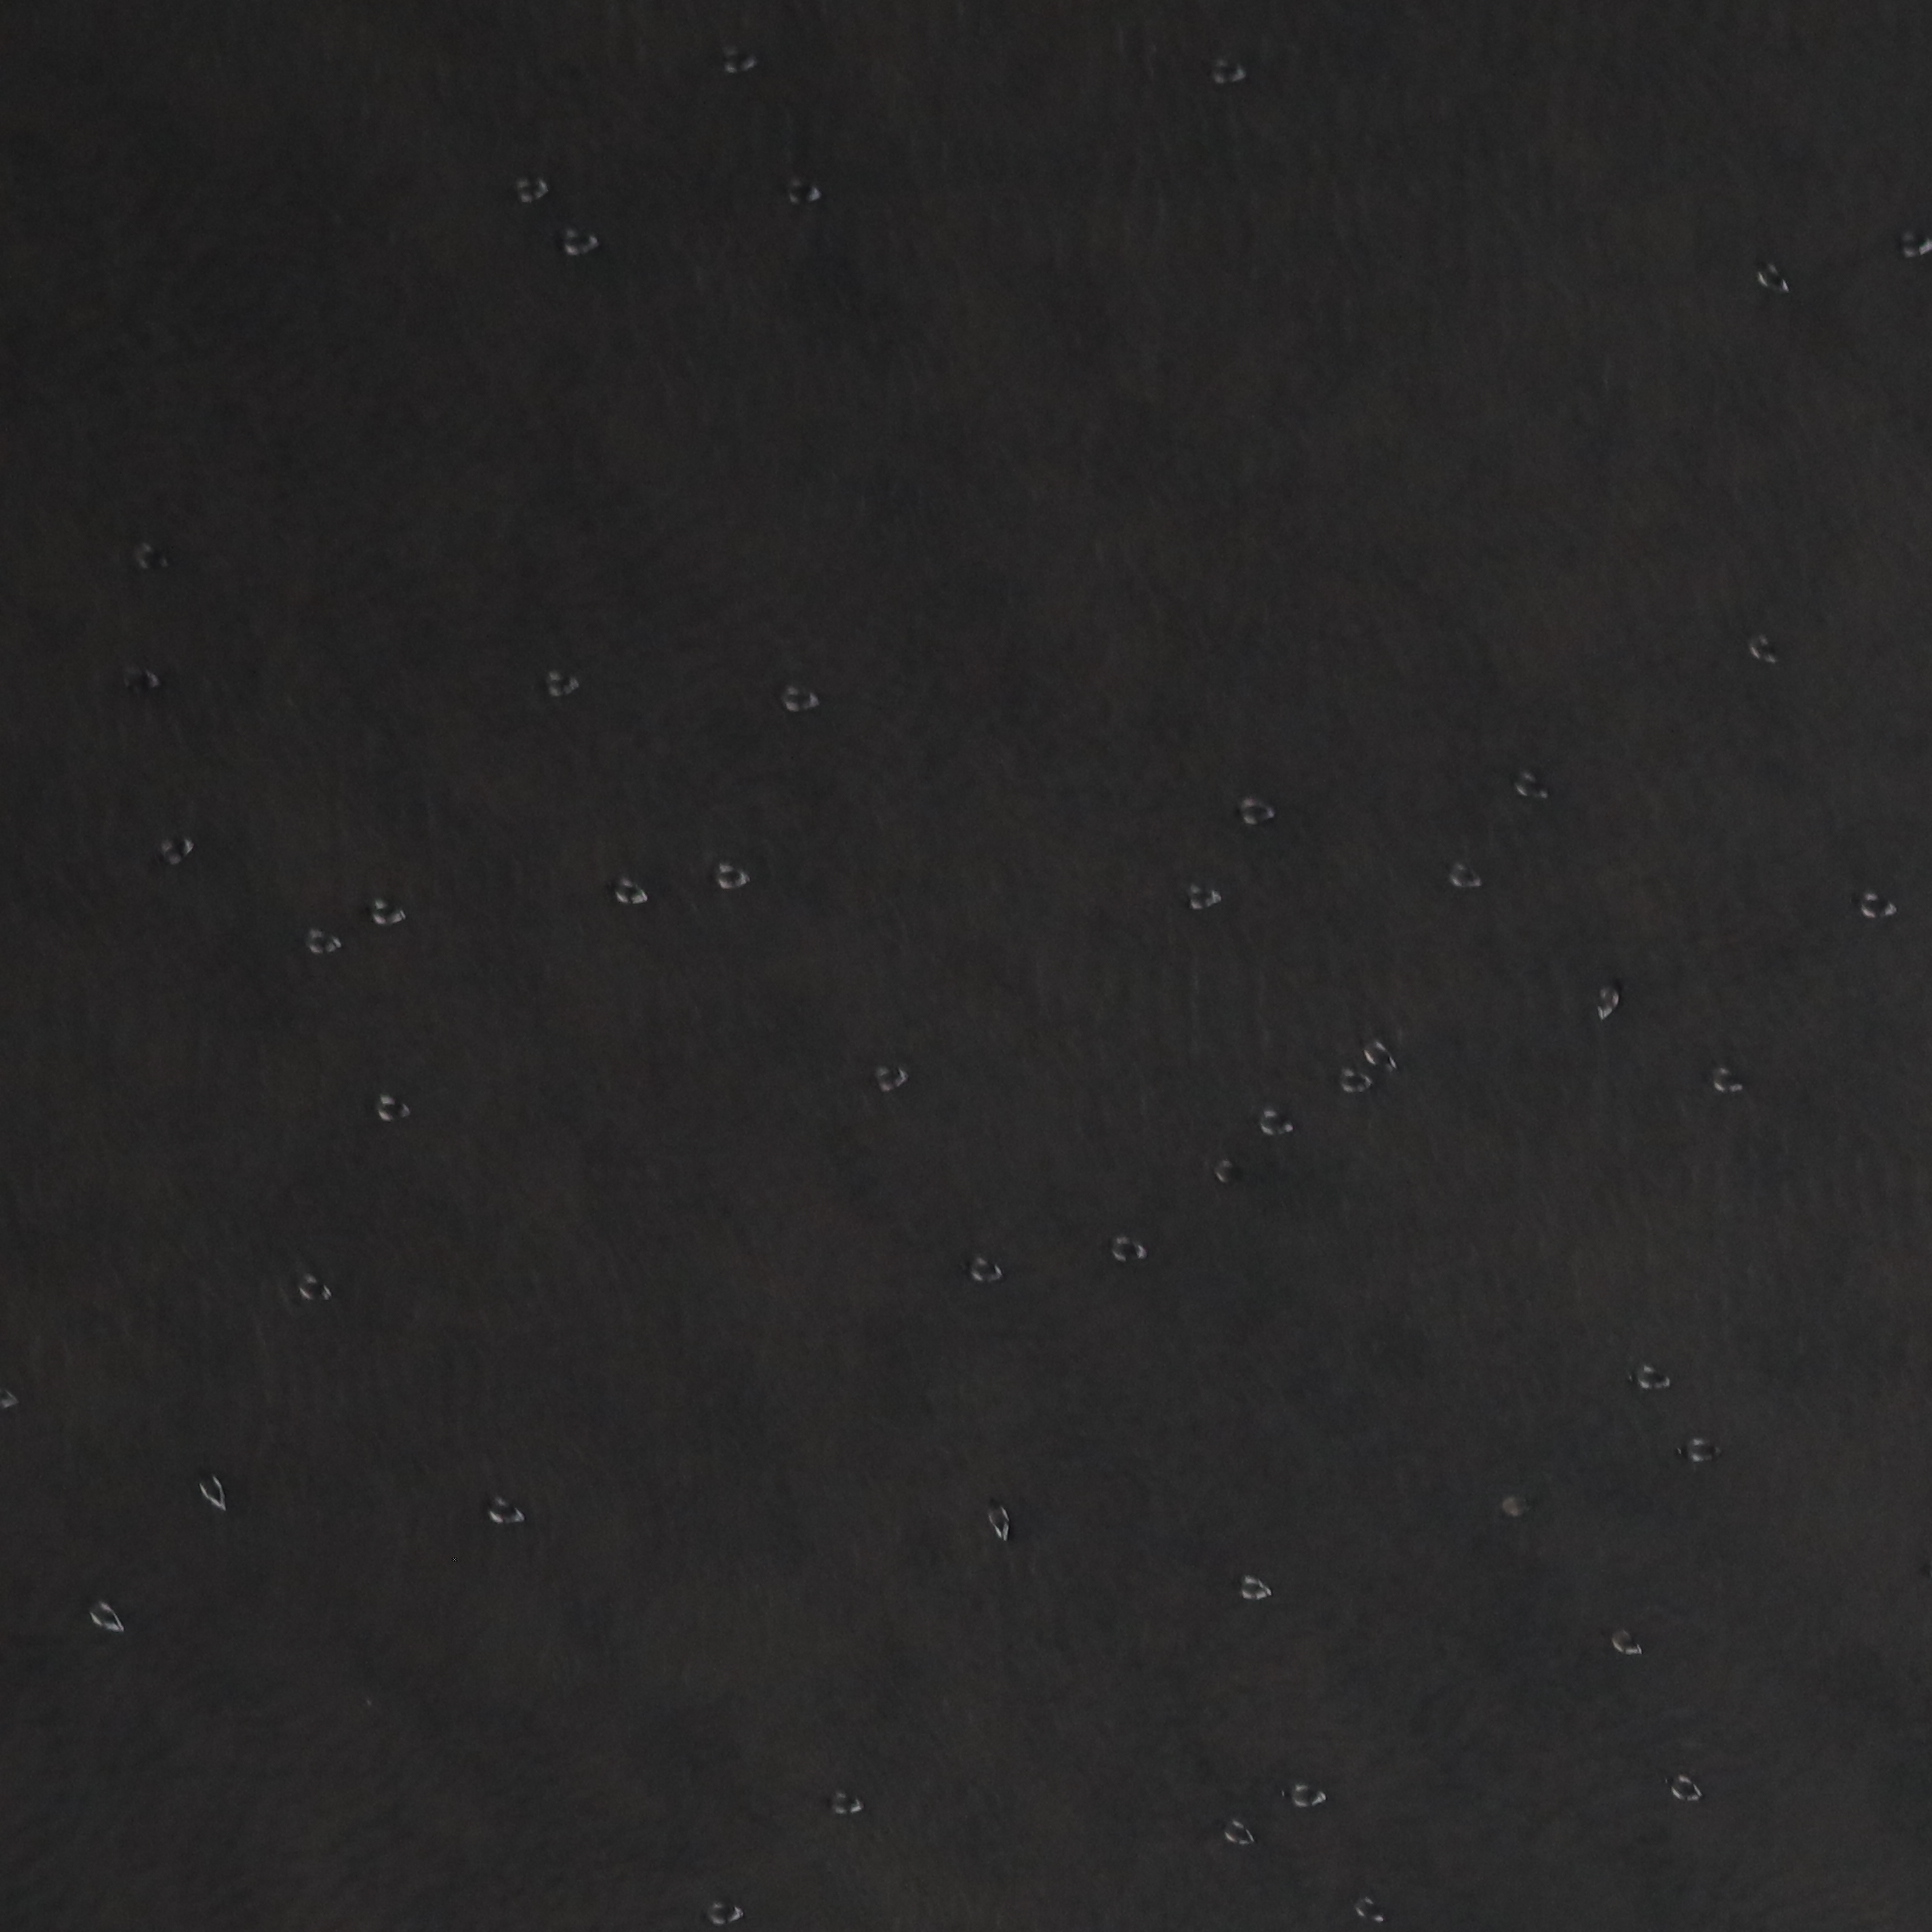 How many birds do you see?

49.